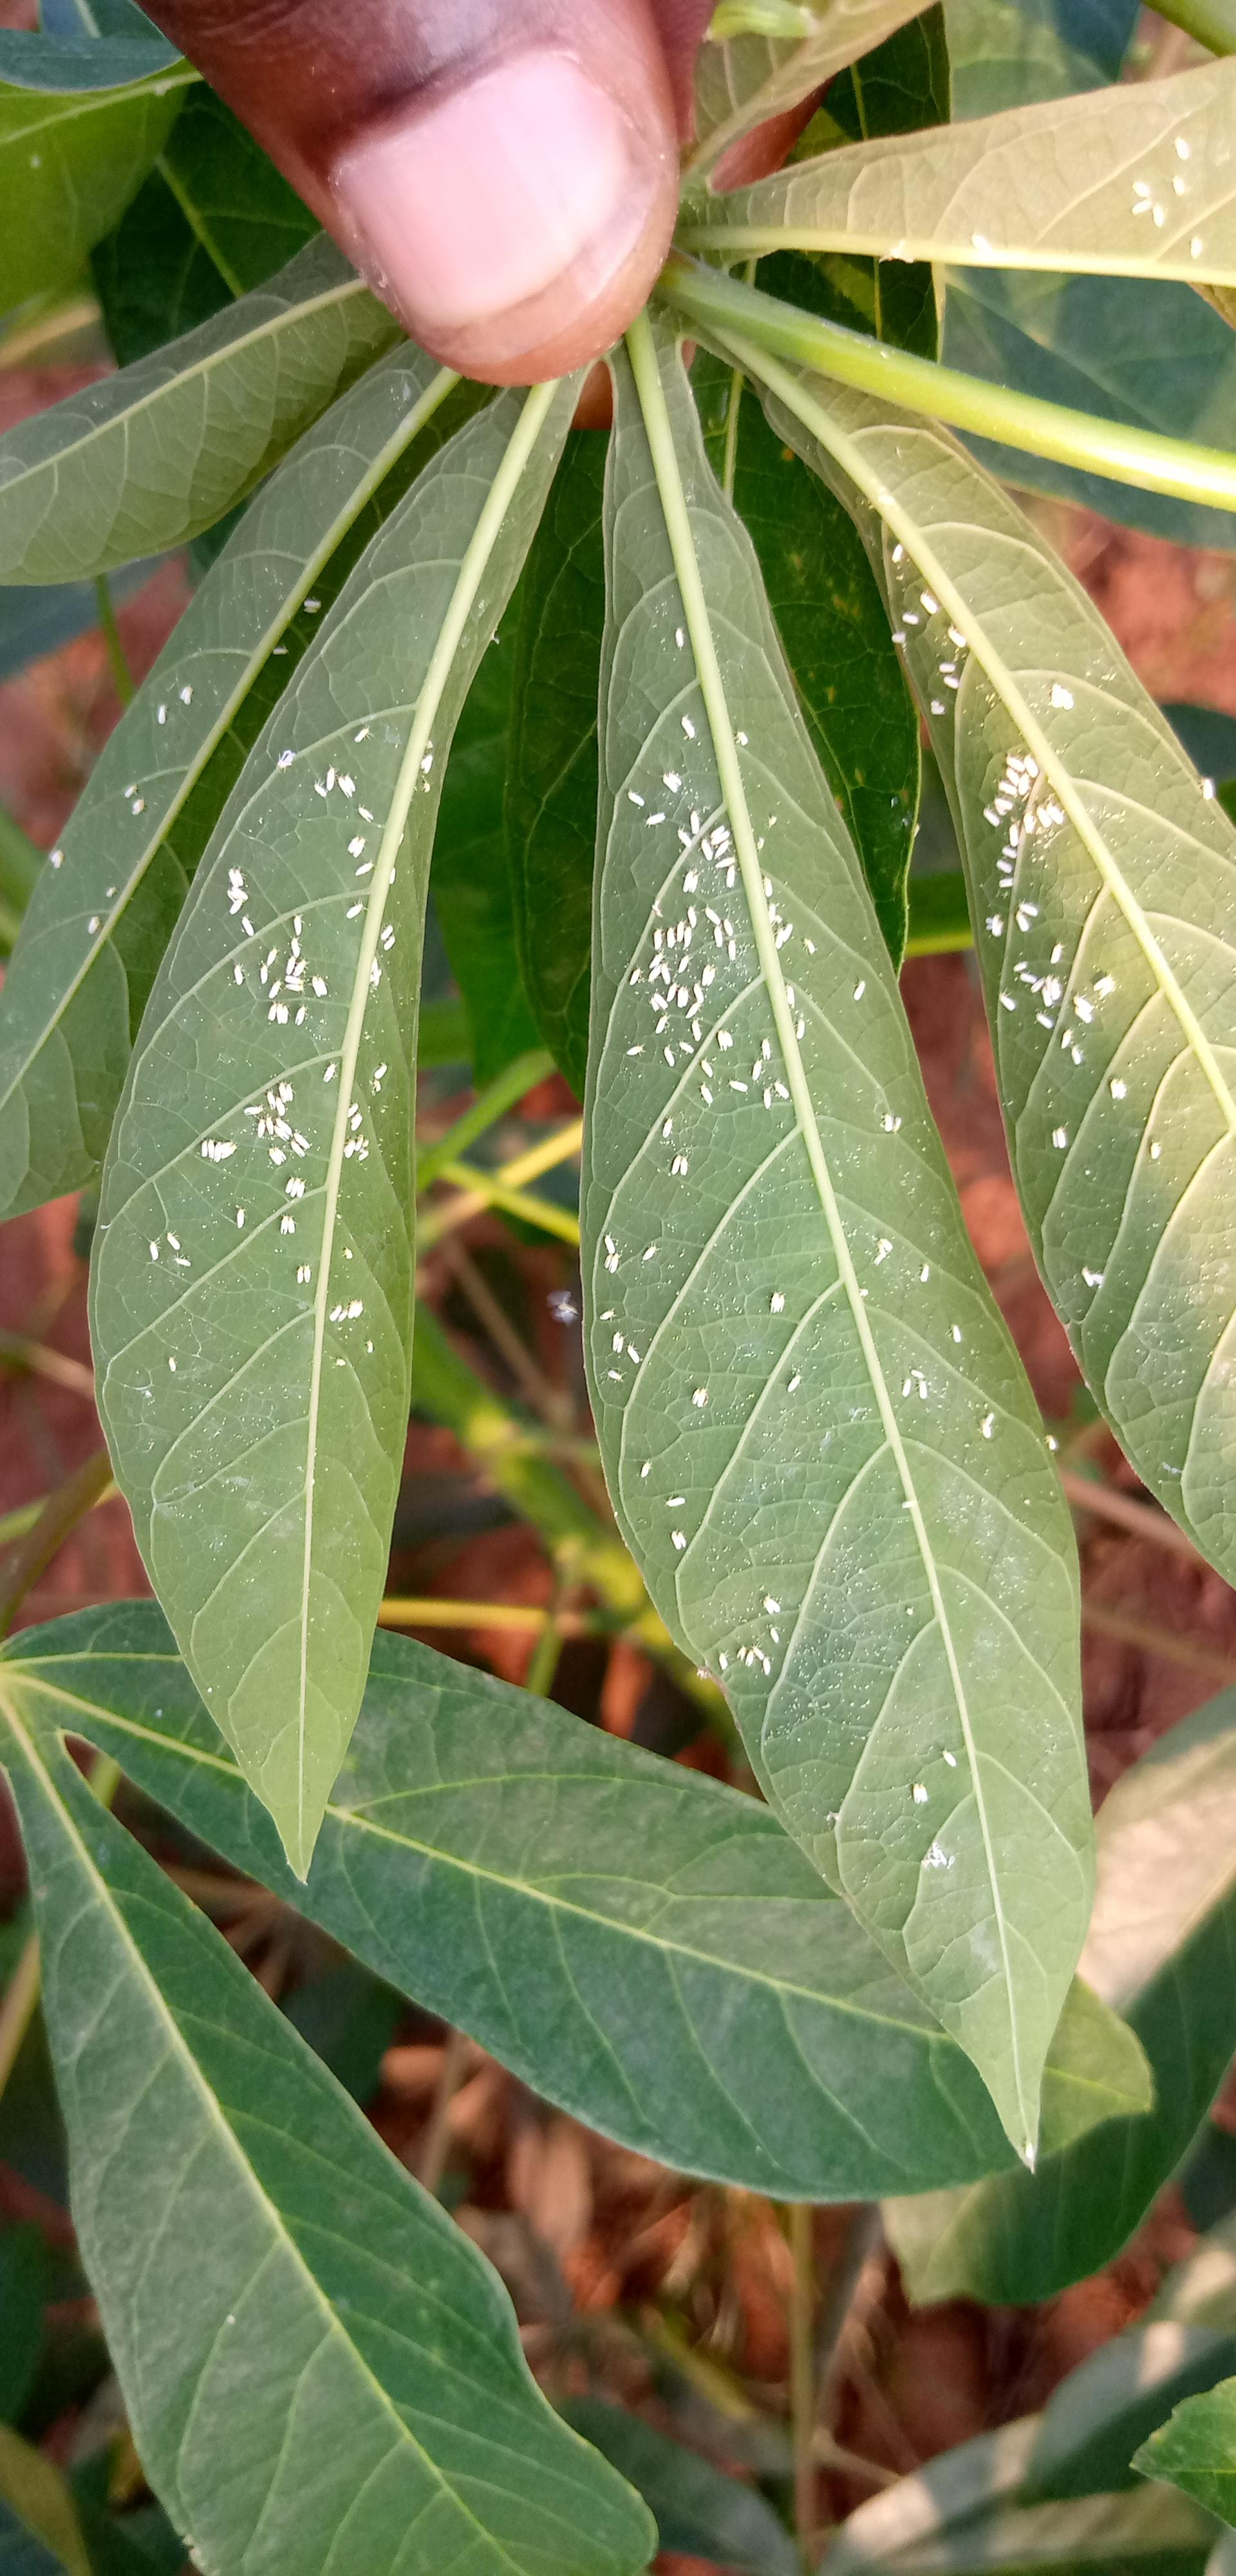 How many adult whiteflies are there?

267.